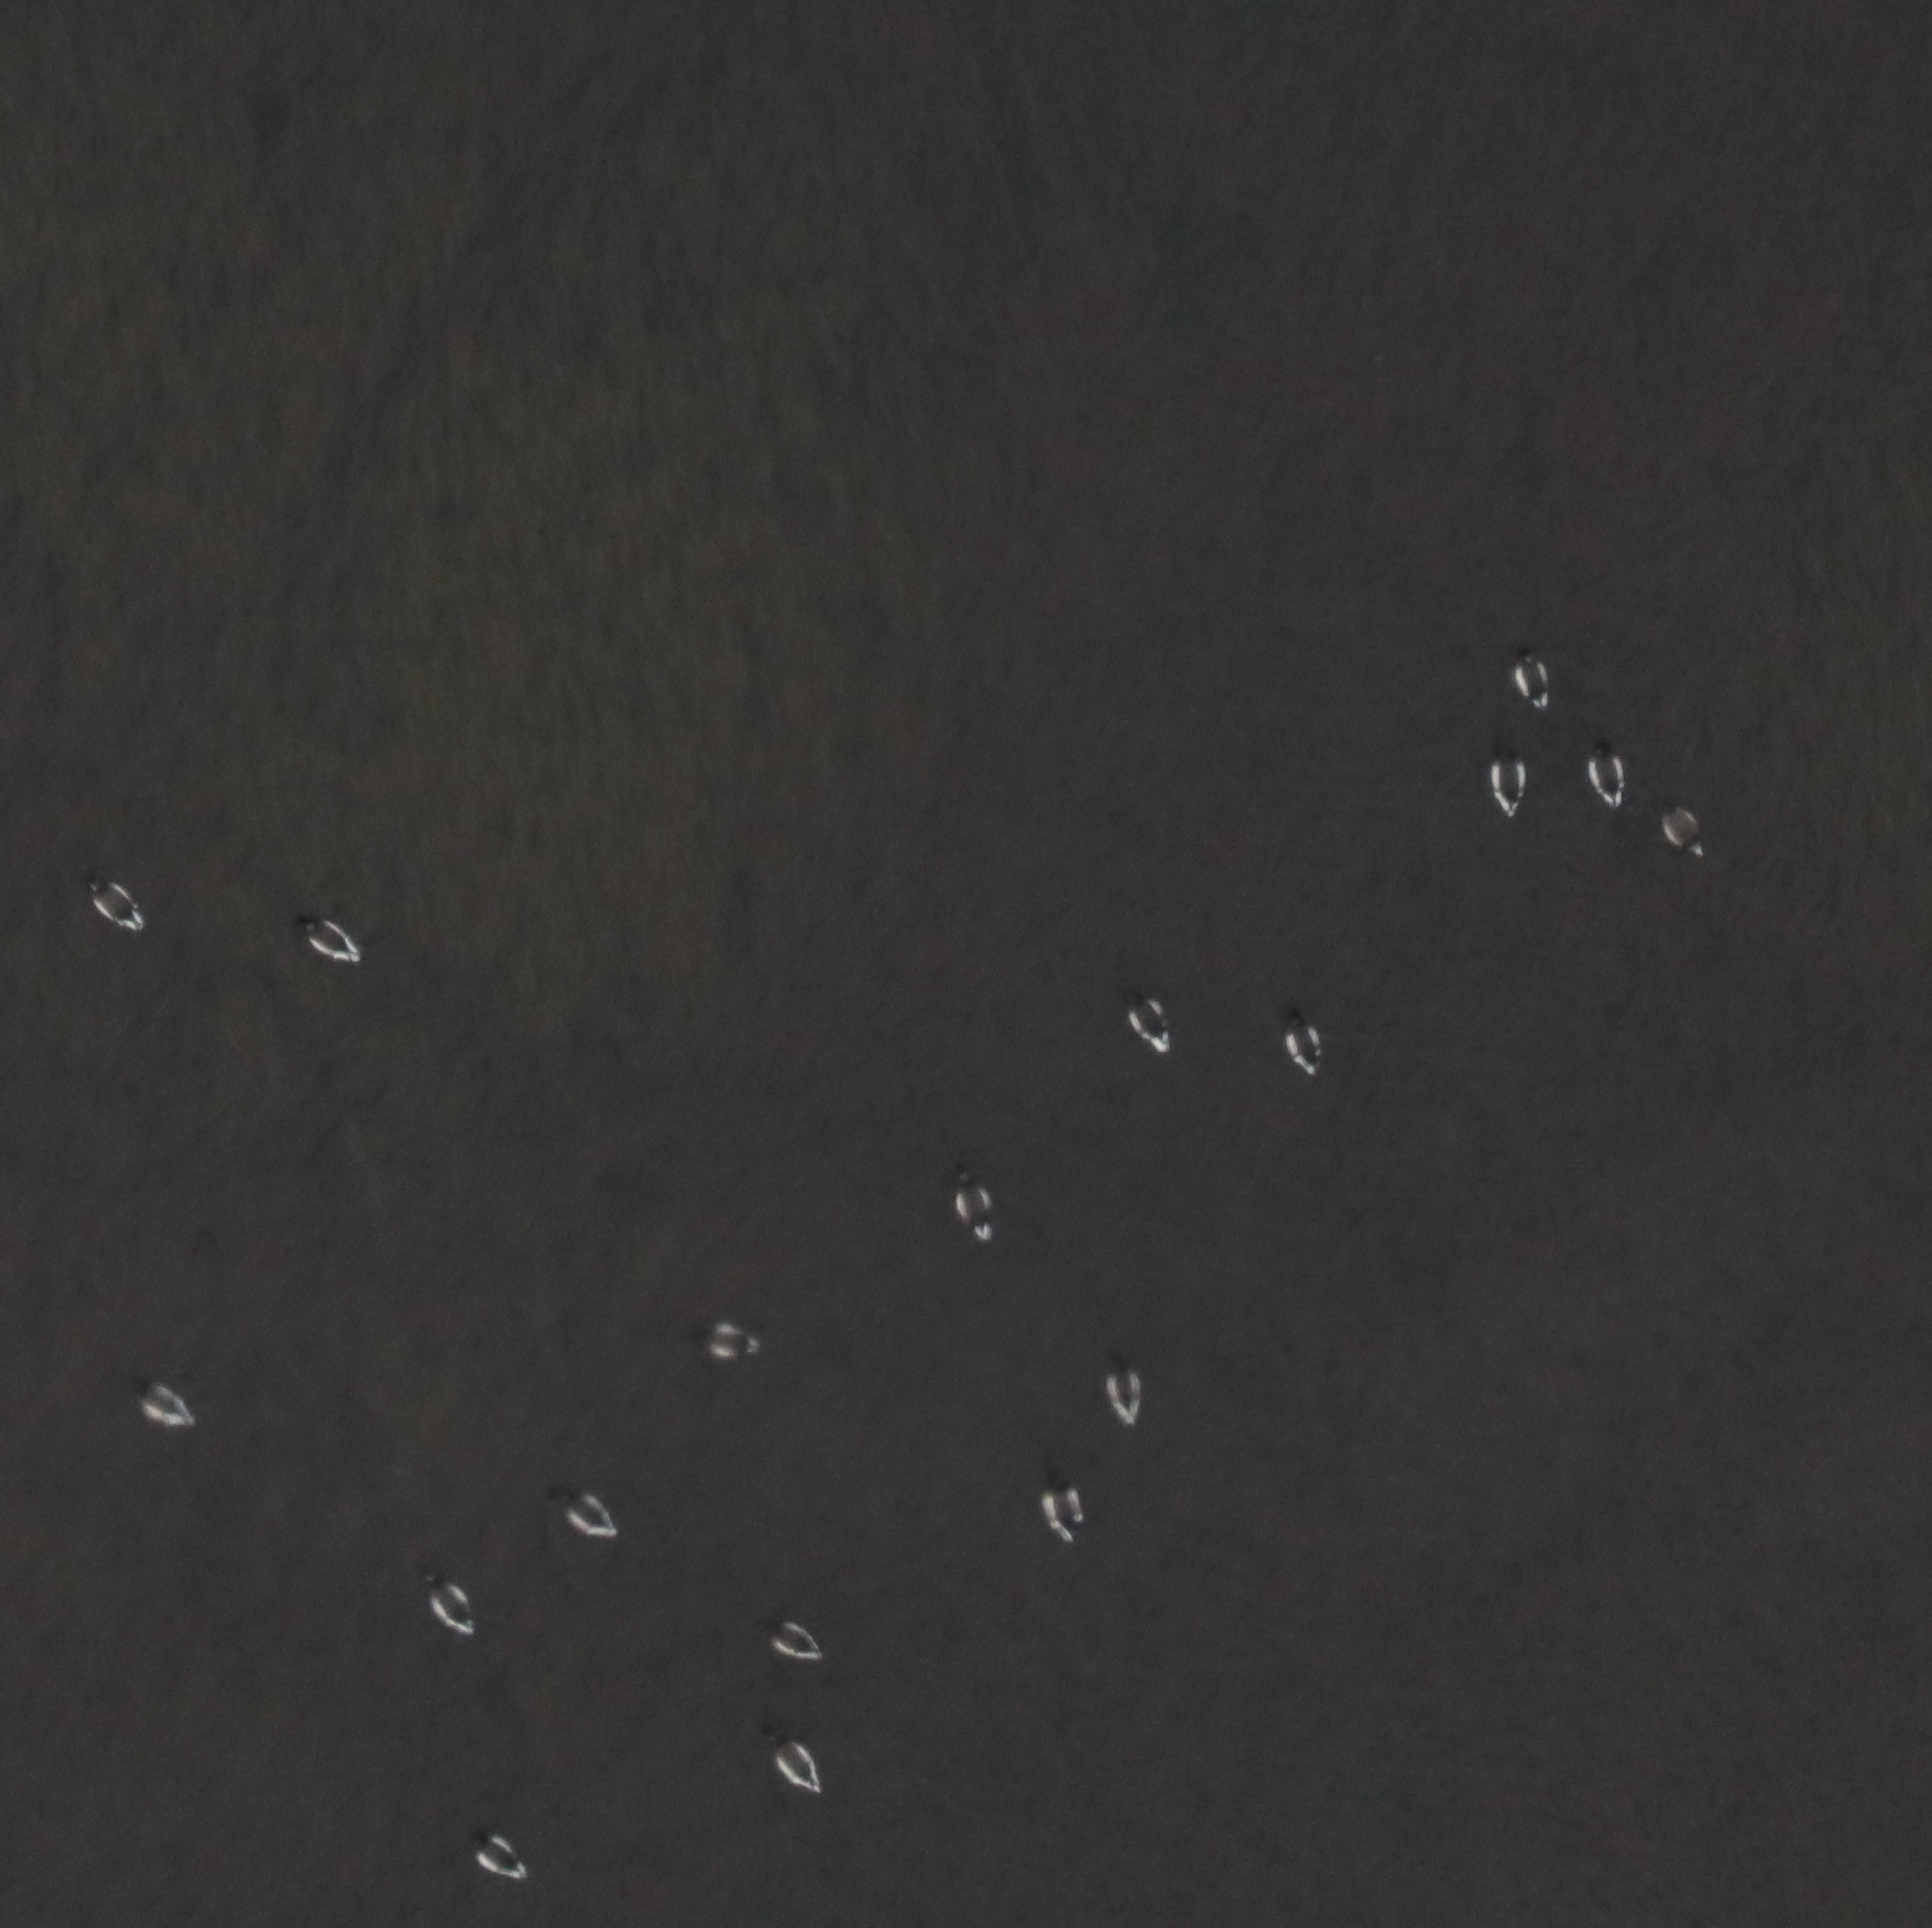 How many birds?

18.